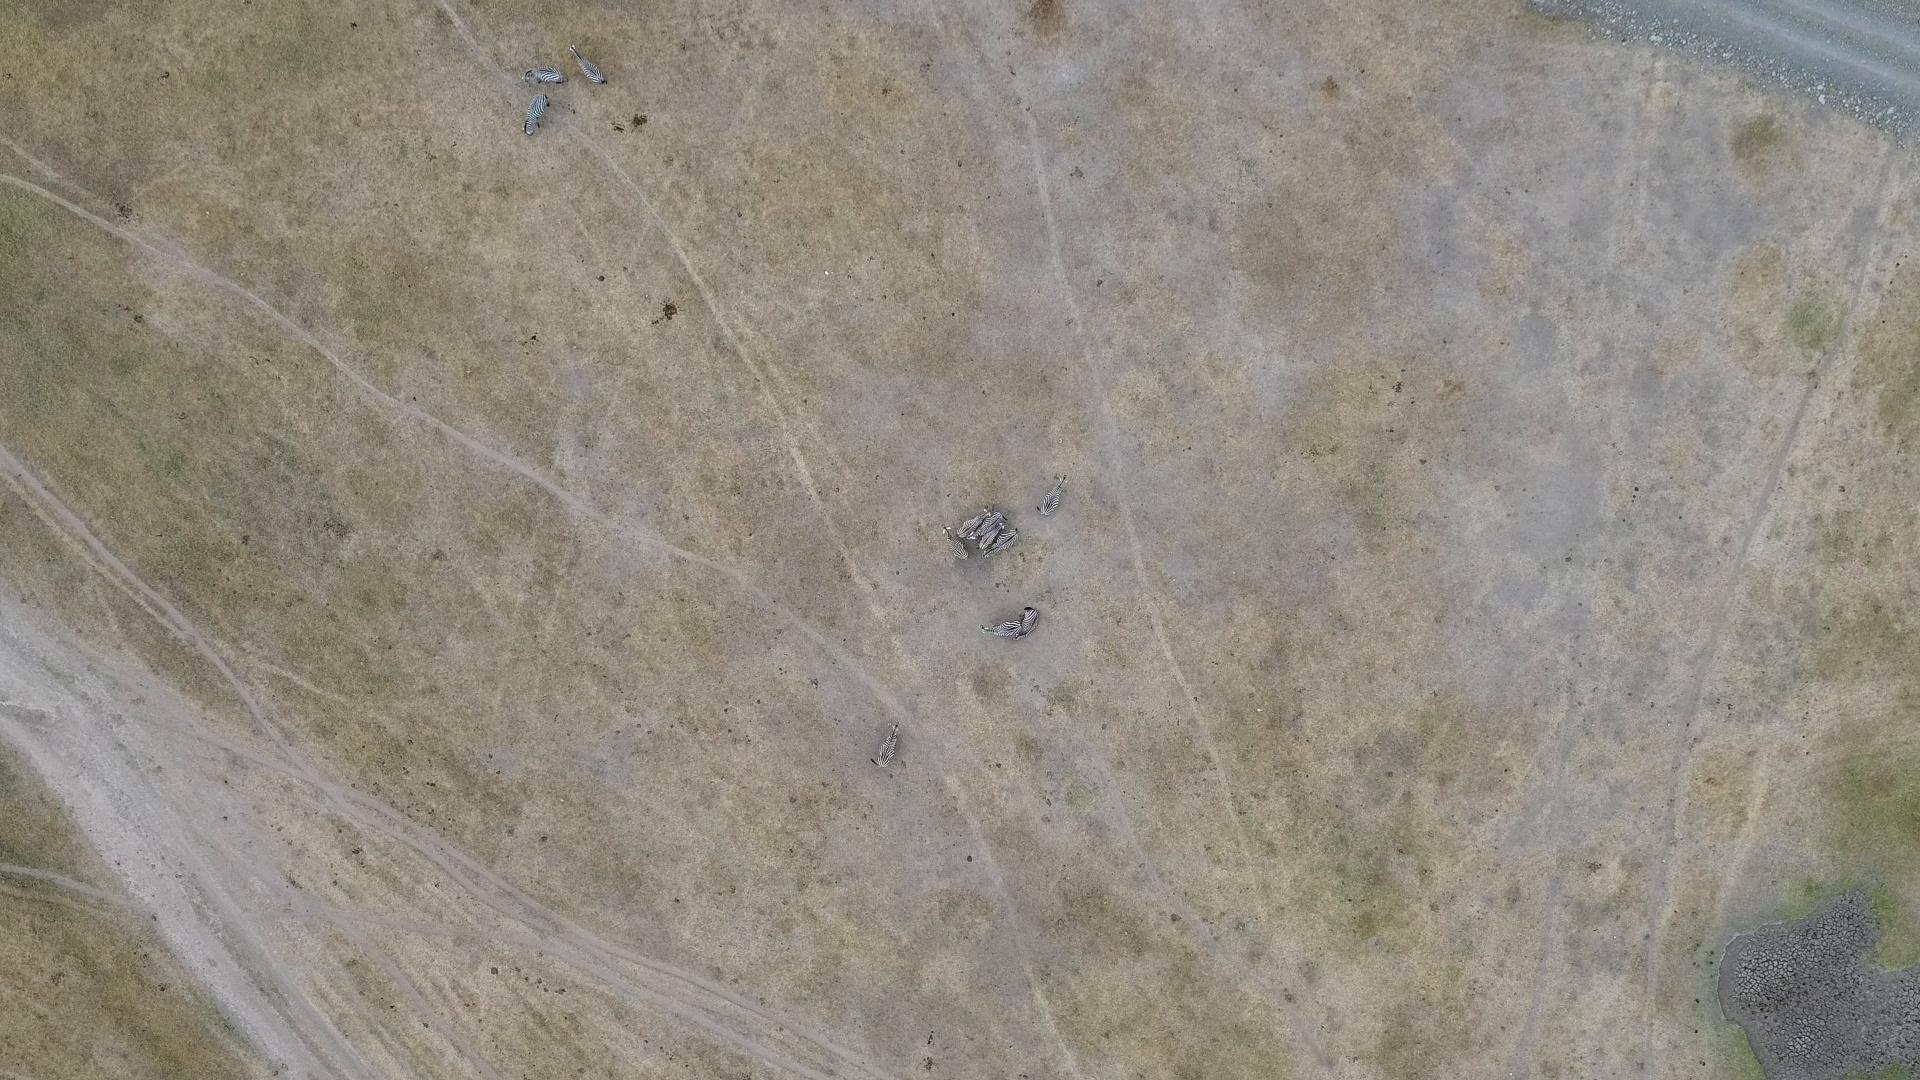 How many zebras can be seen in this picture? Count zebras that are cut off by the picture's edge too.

12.